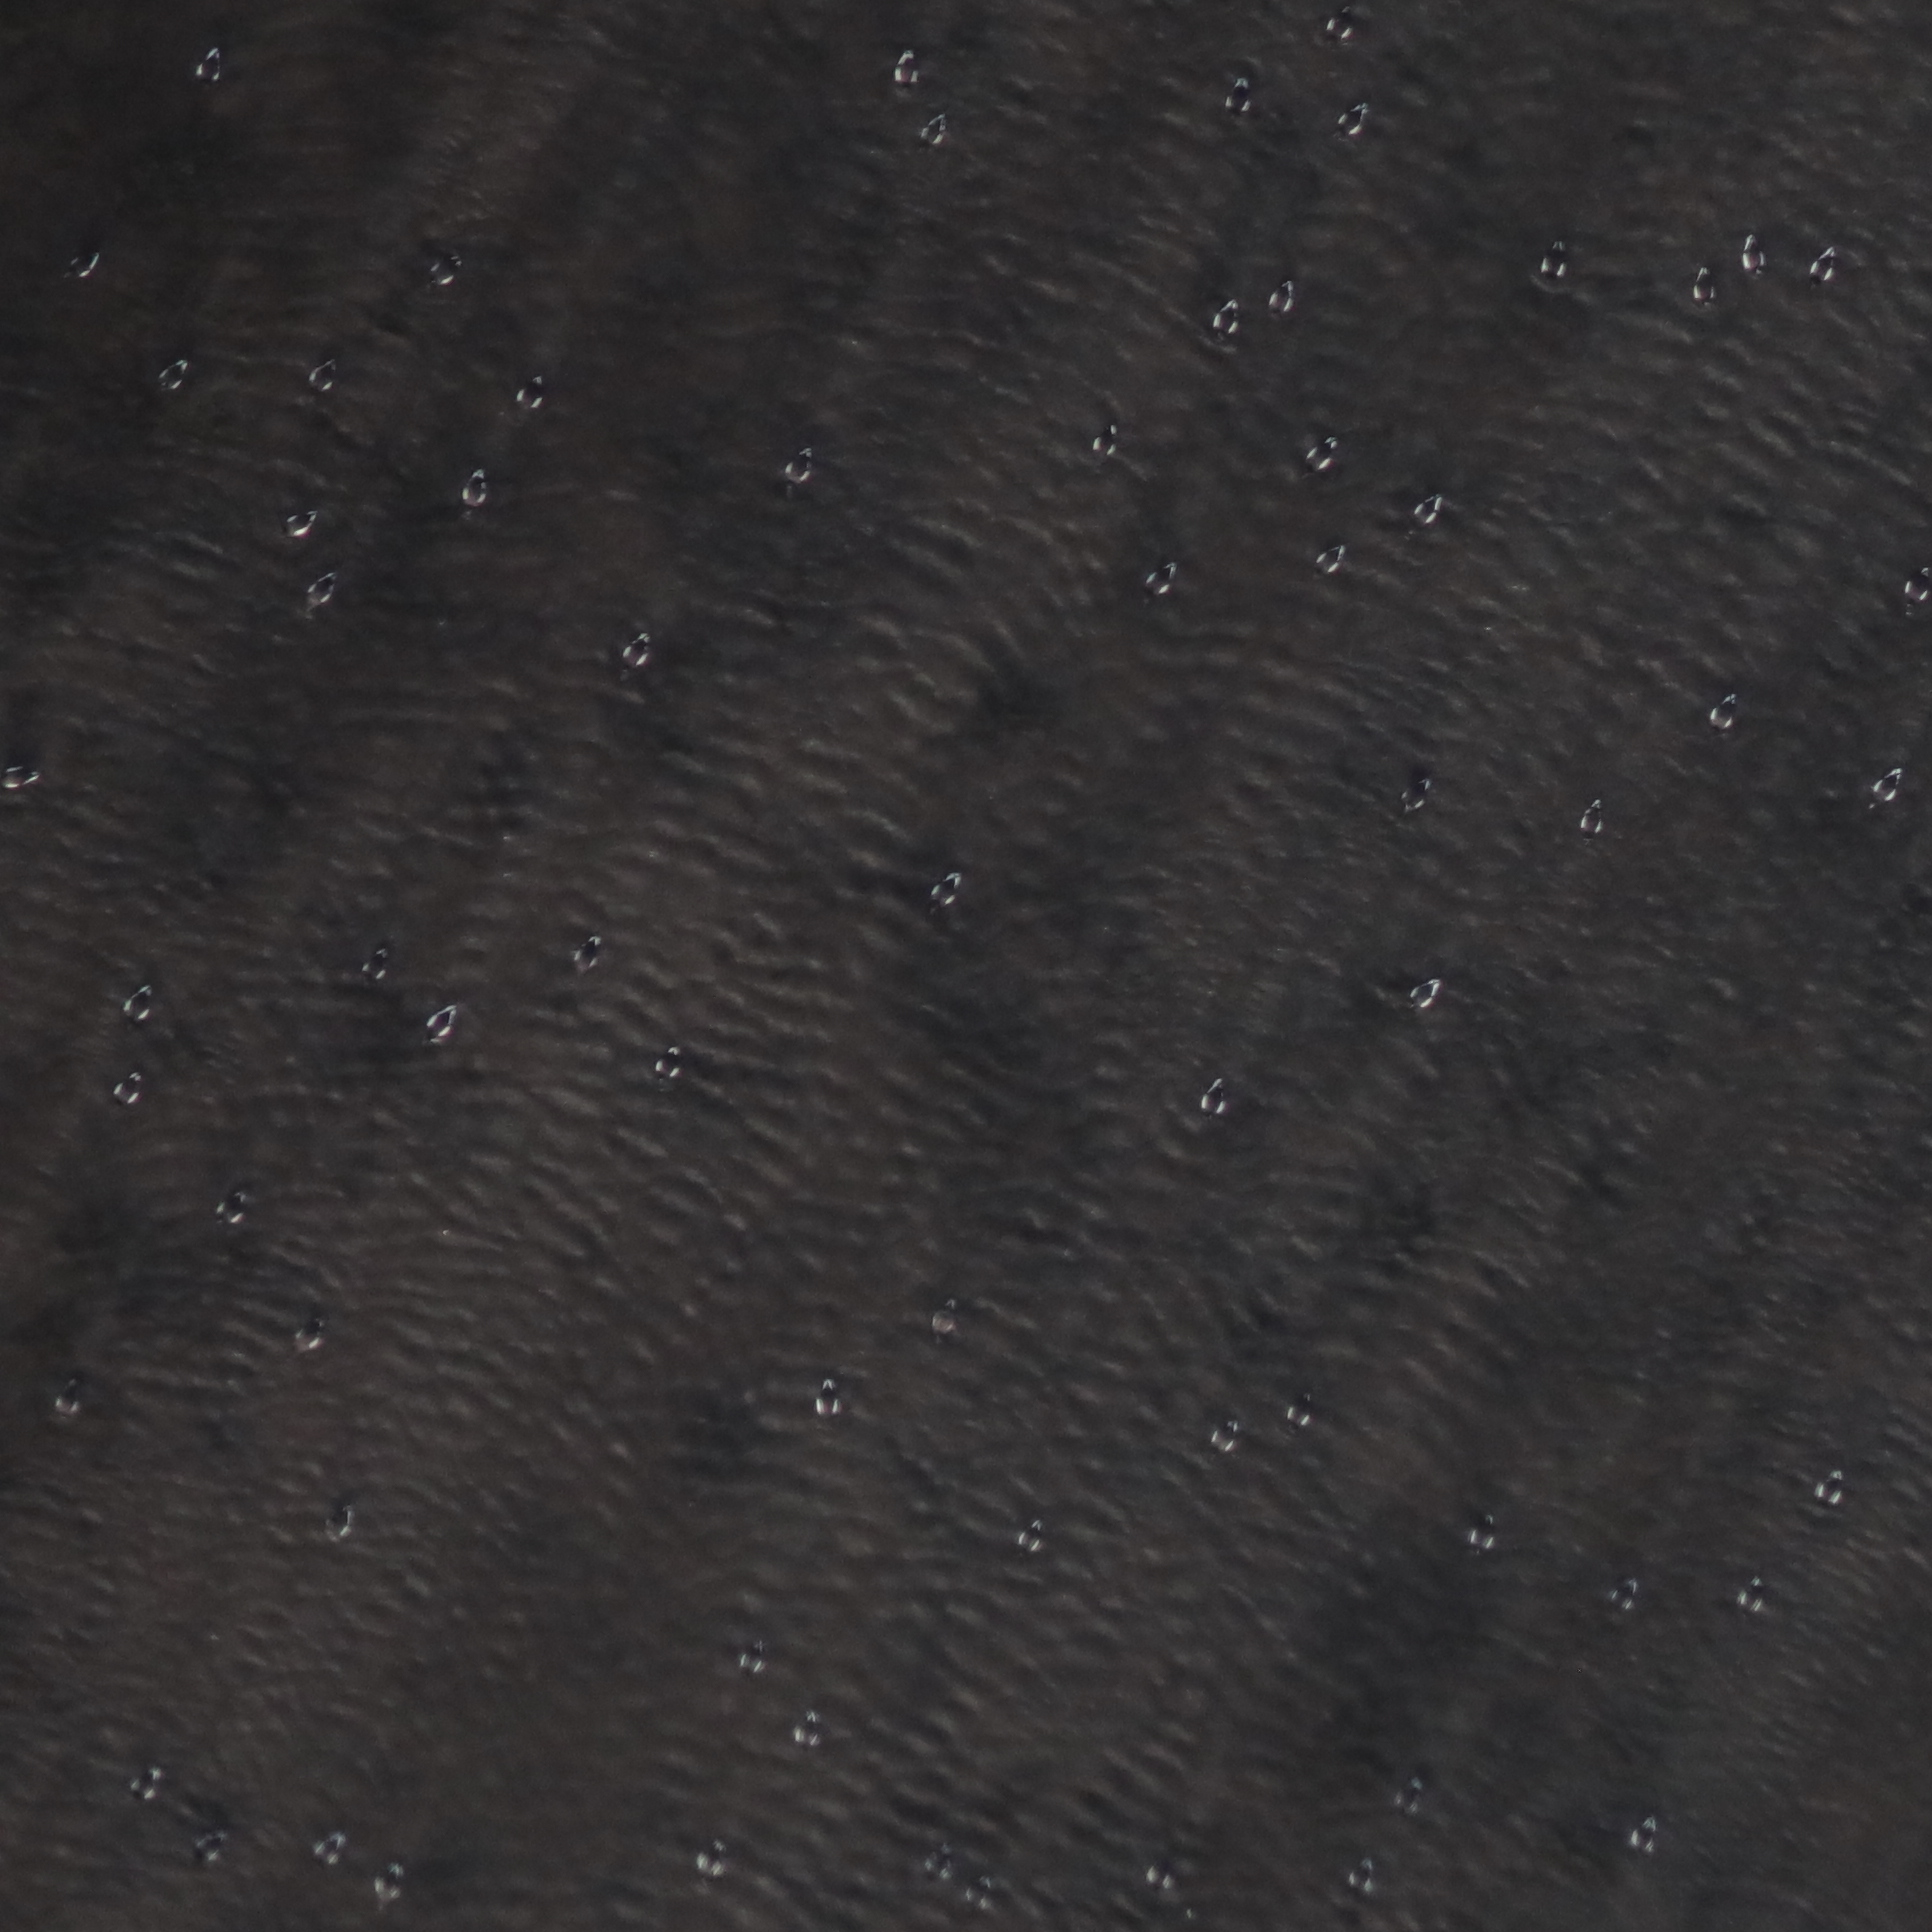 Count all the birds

68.